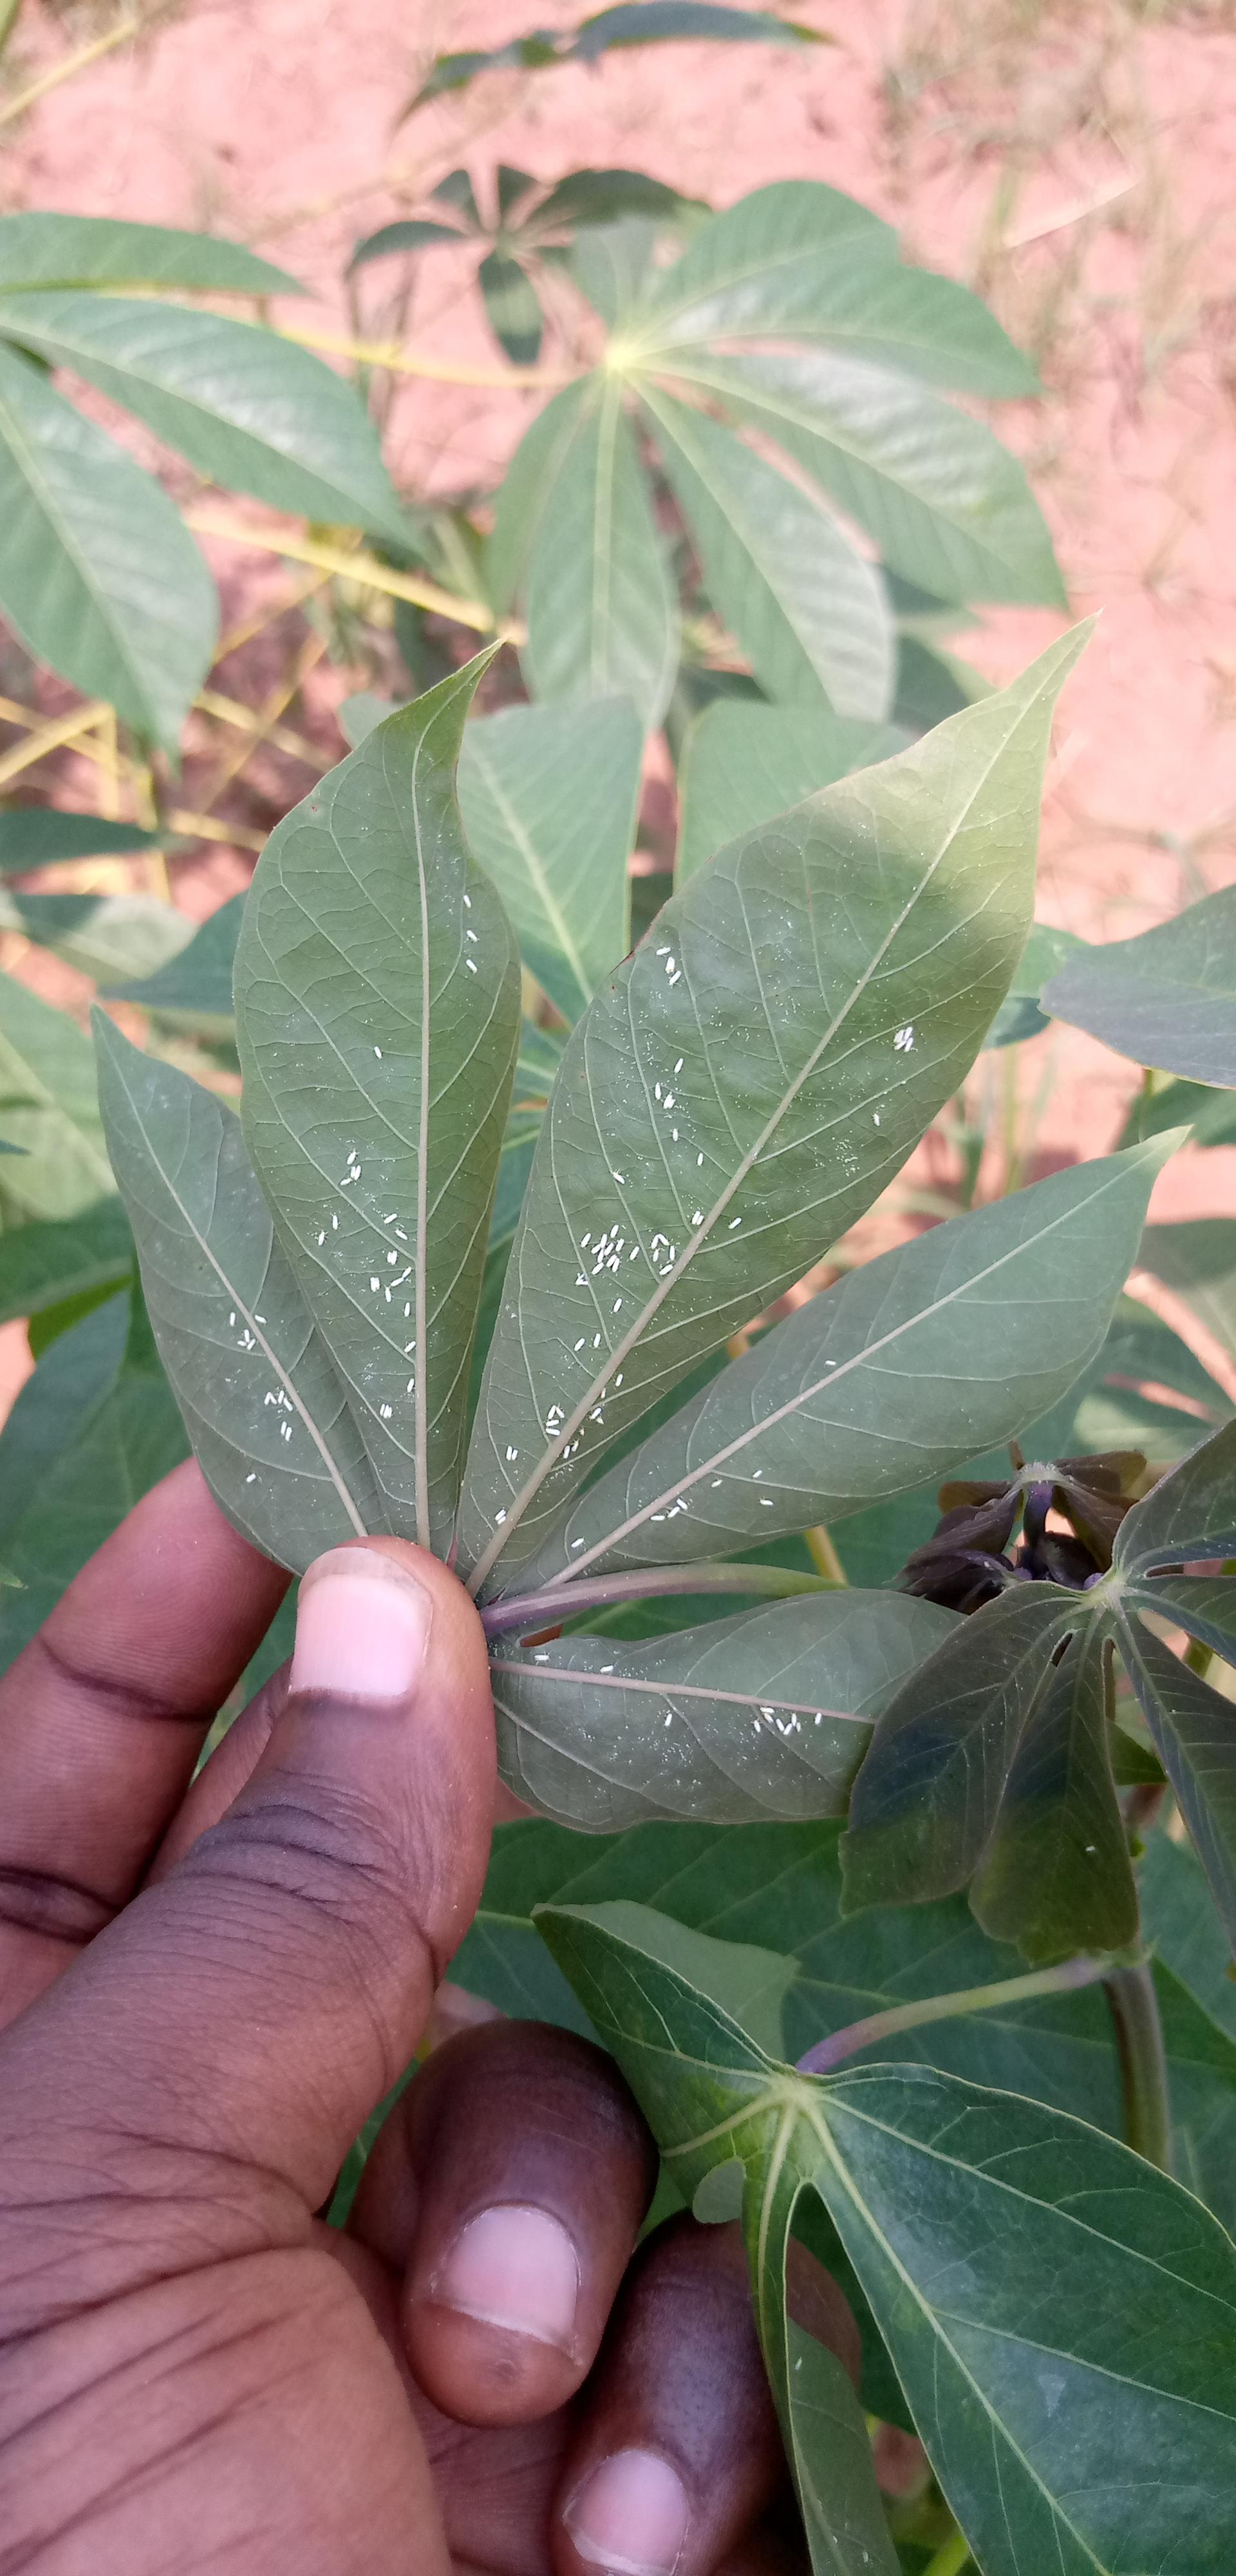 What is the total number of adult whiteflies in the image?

108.